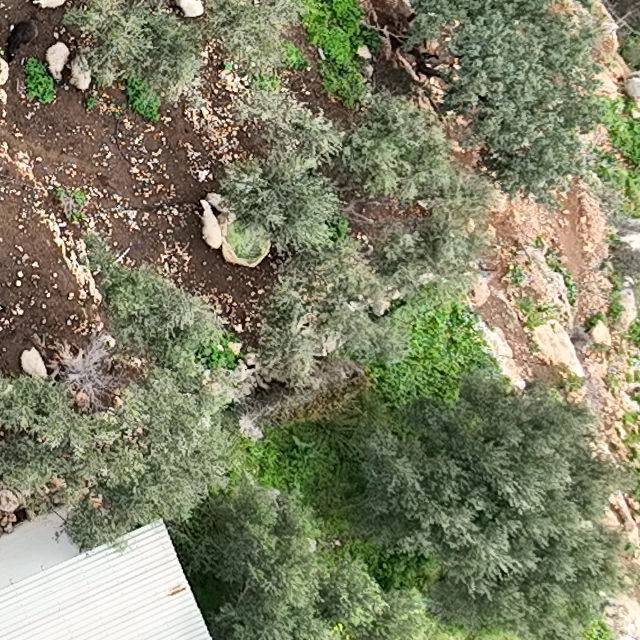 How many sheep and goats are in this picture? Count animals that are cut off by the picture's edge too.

9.